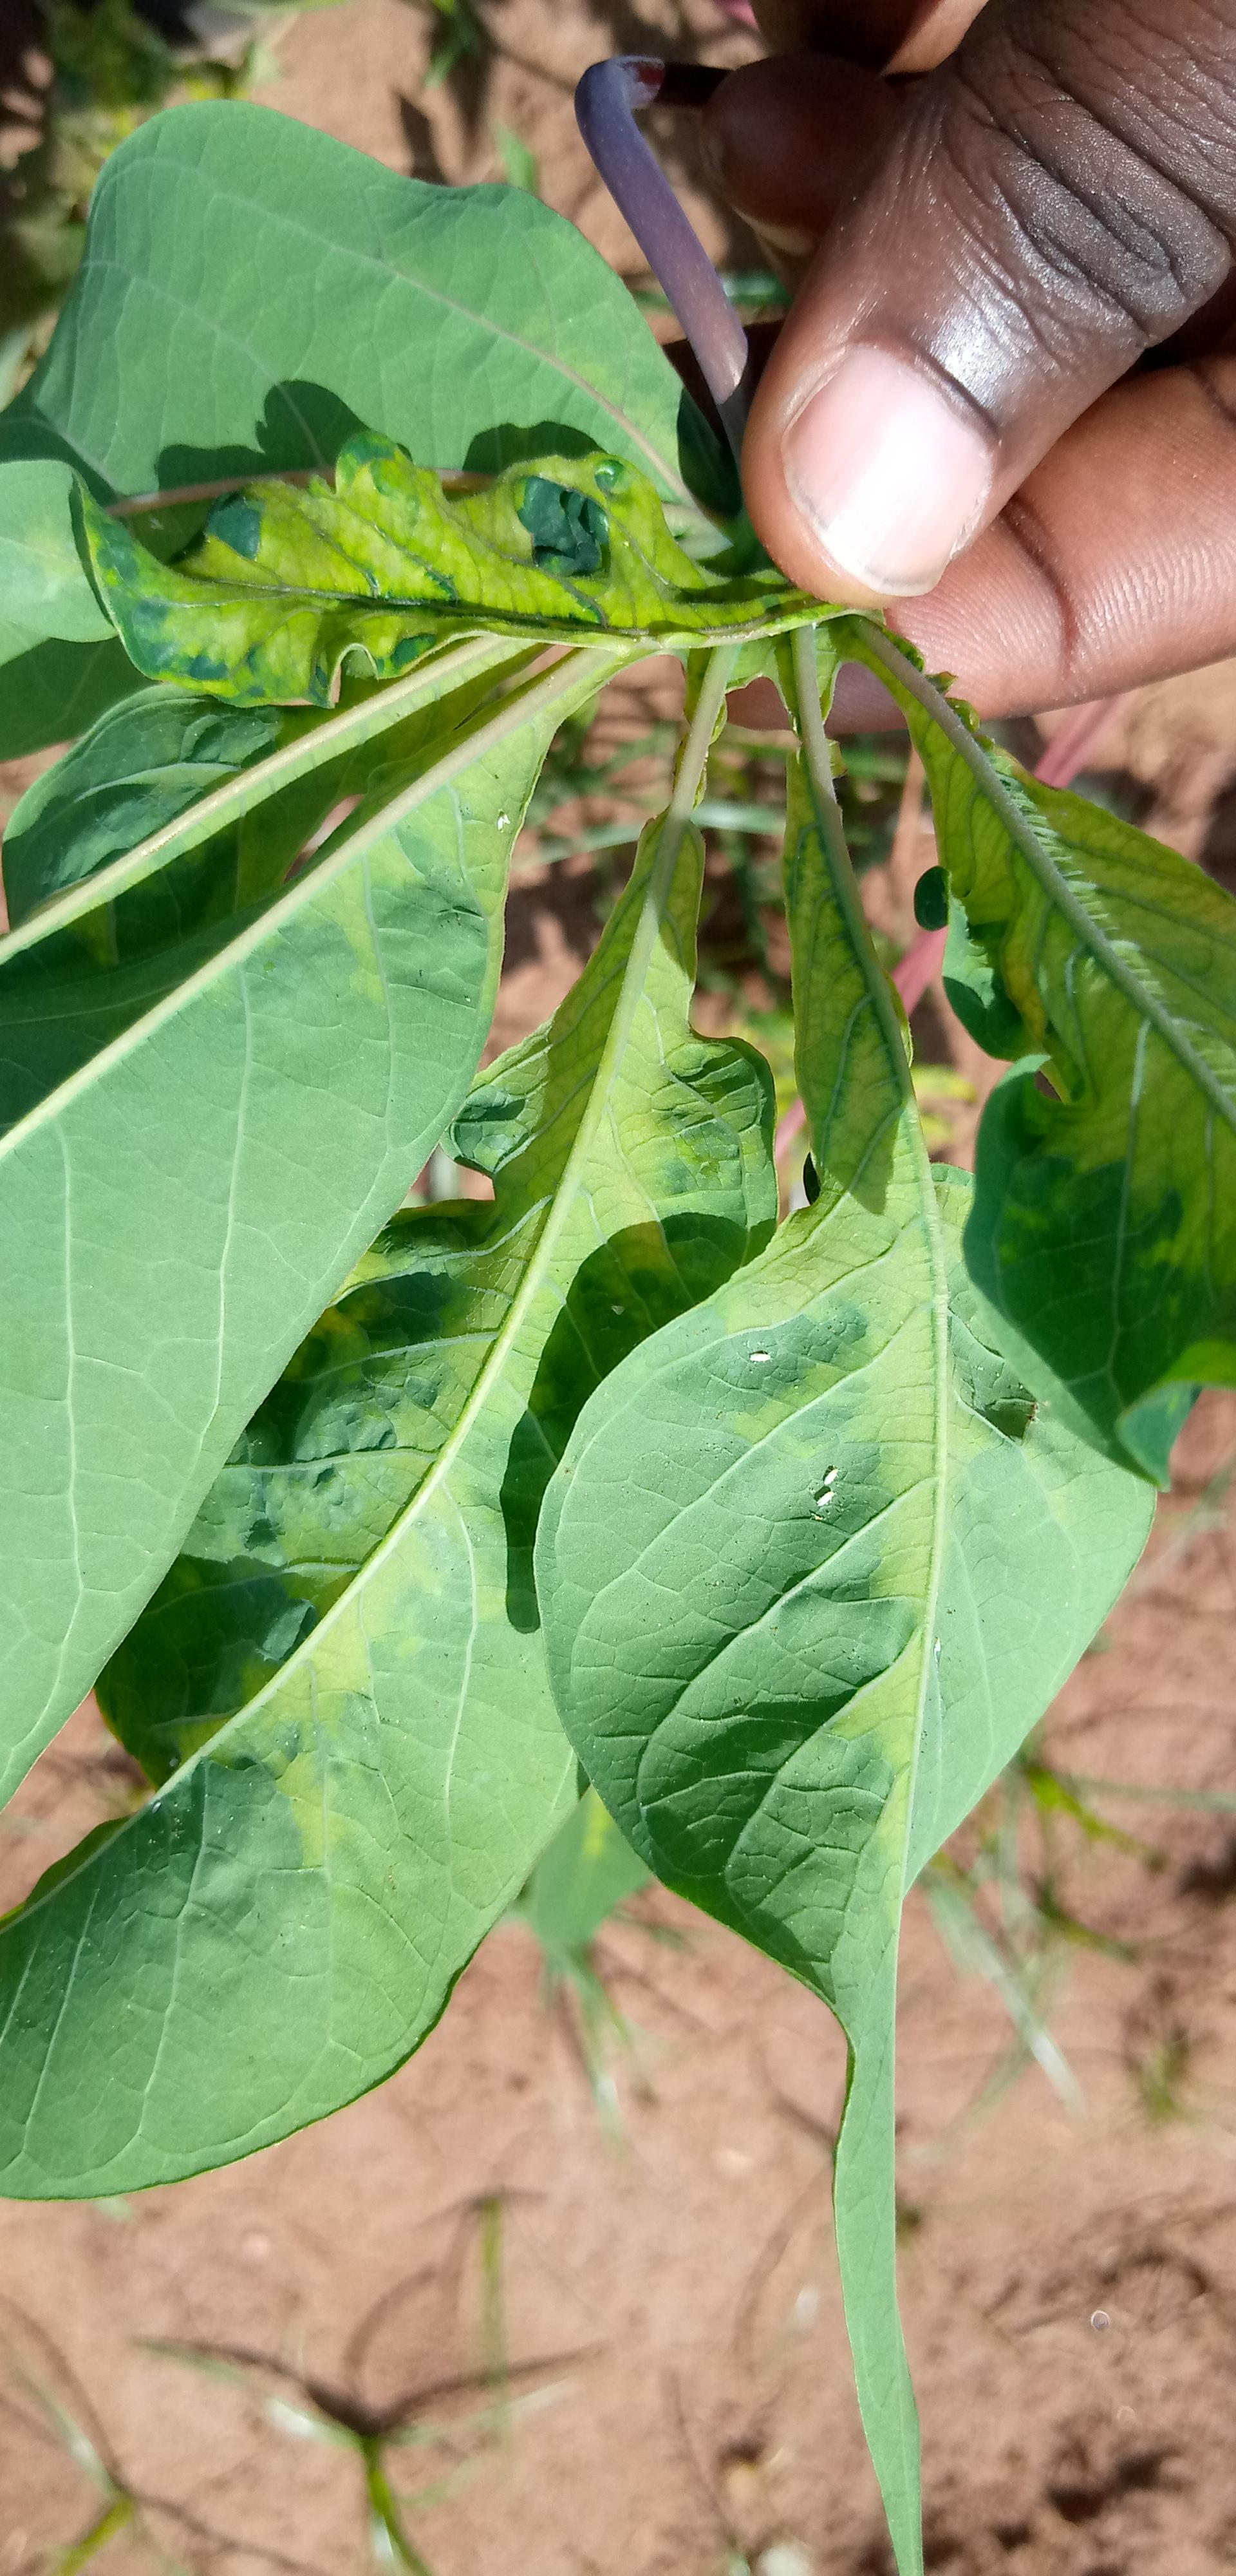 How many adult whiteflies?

6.